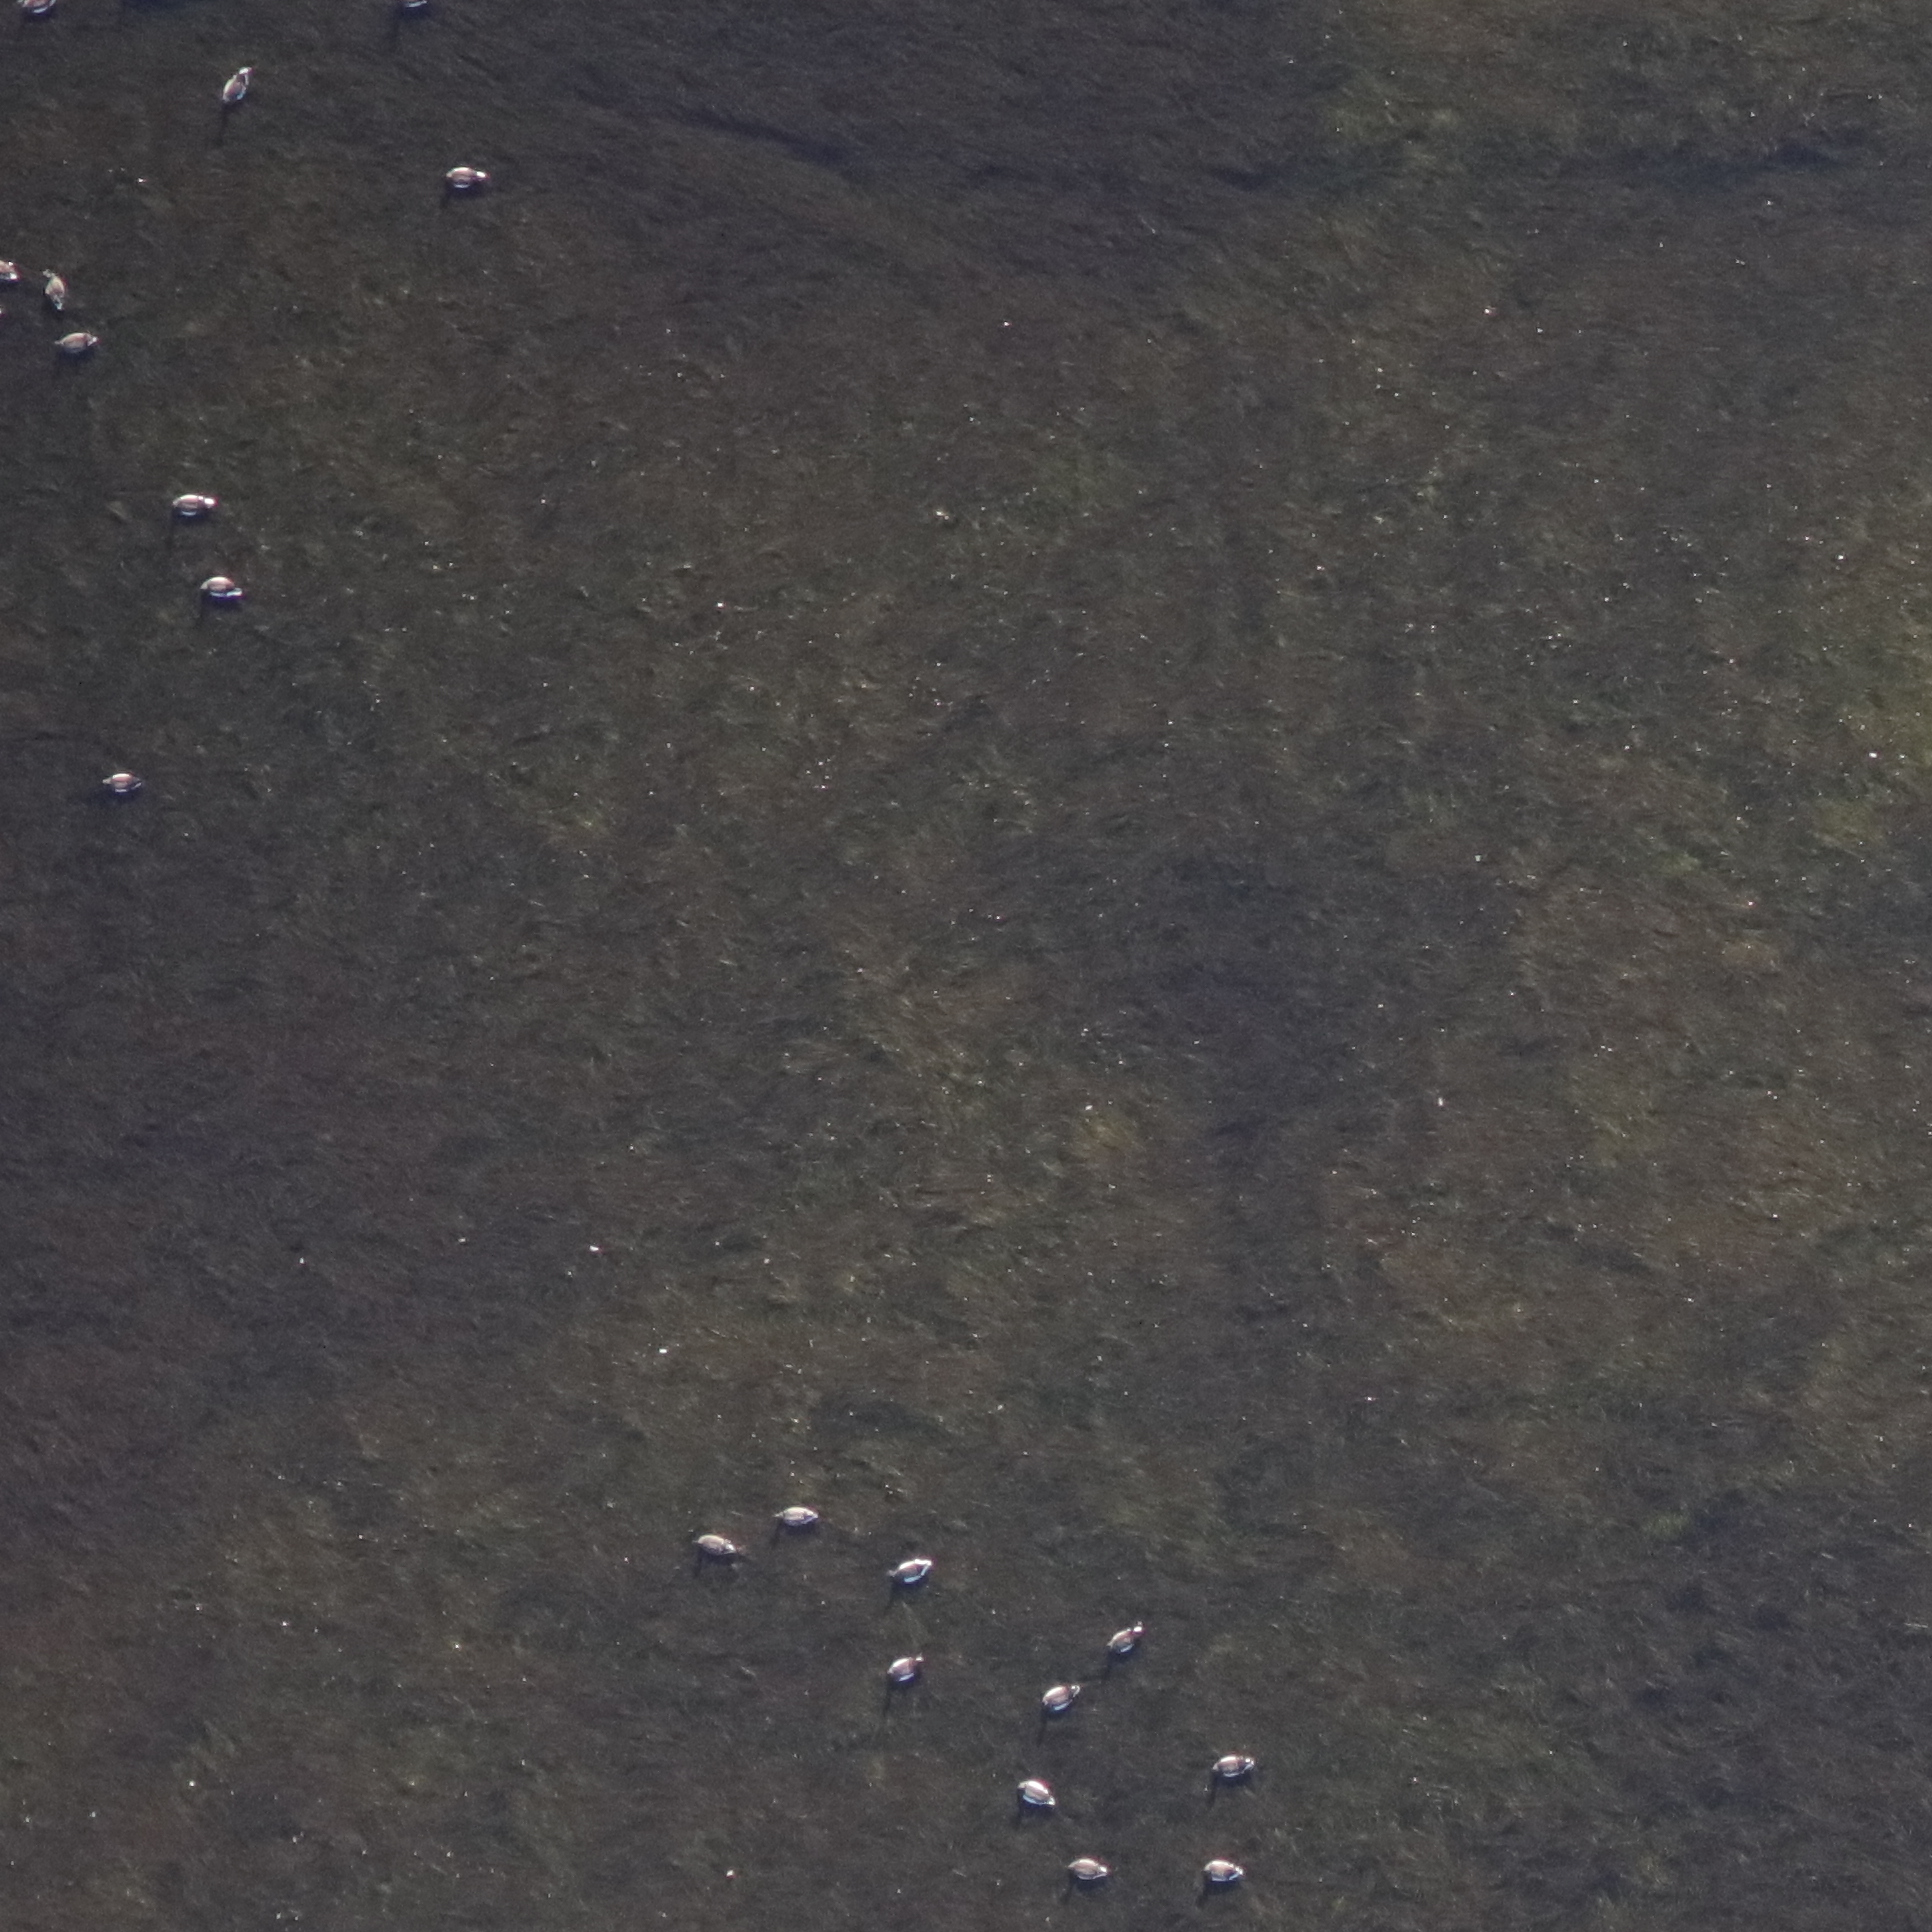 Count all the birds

19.